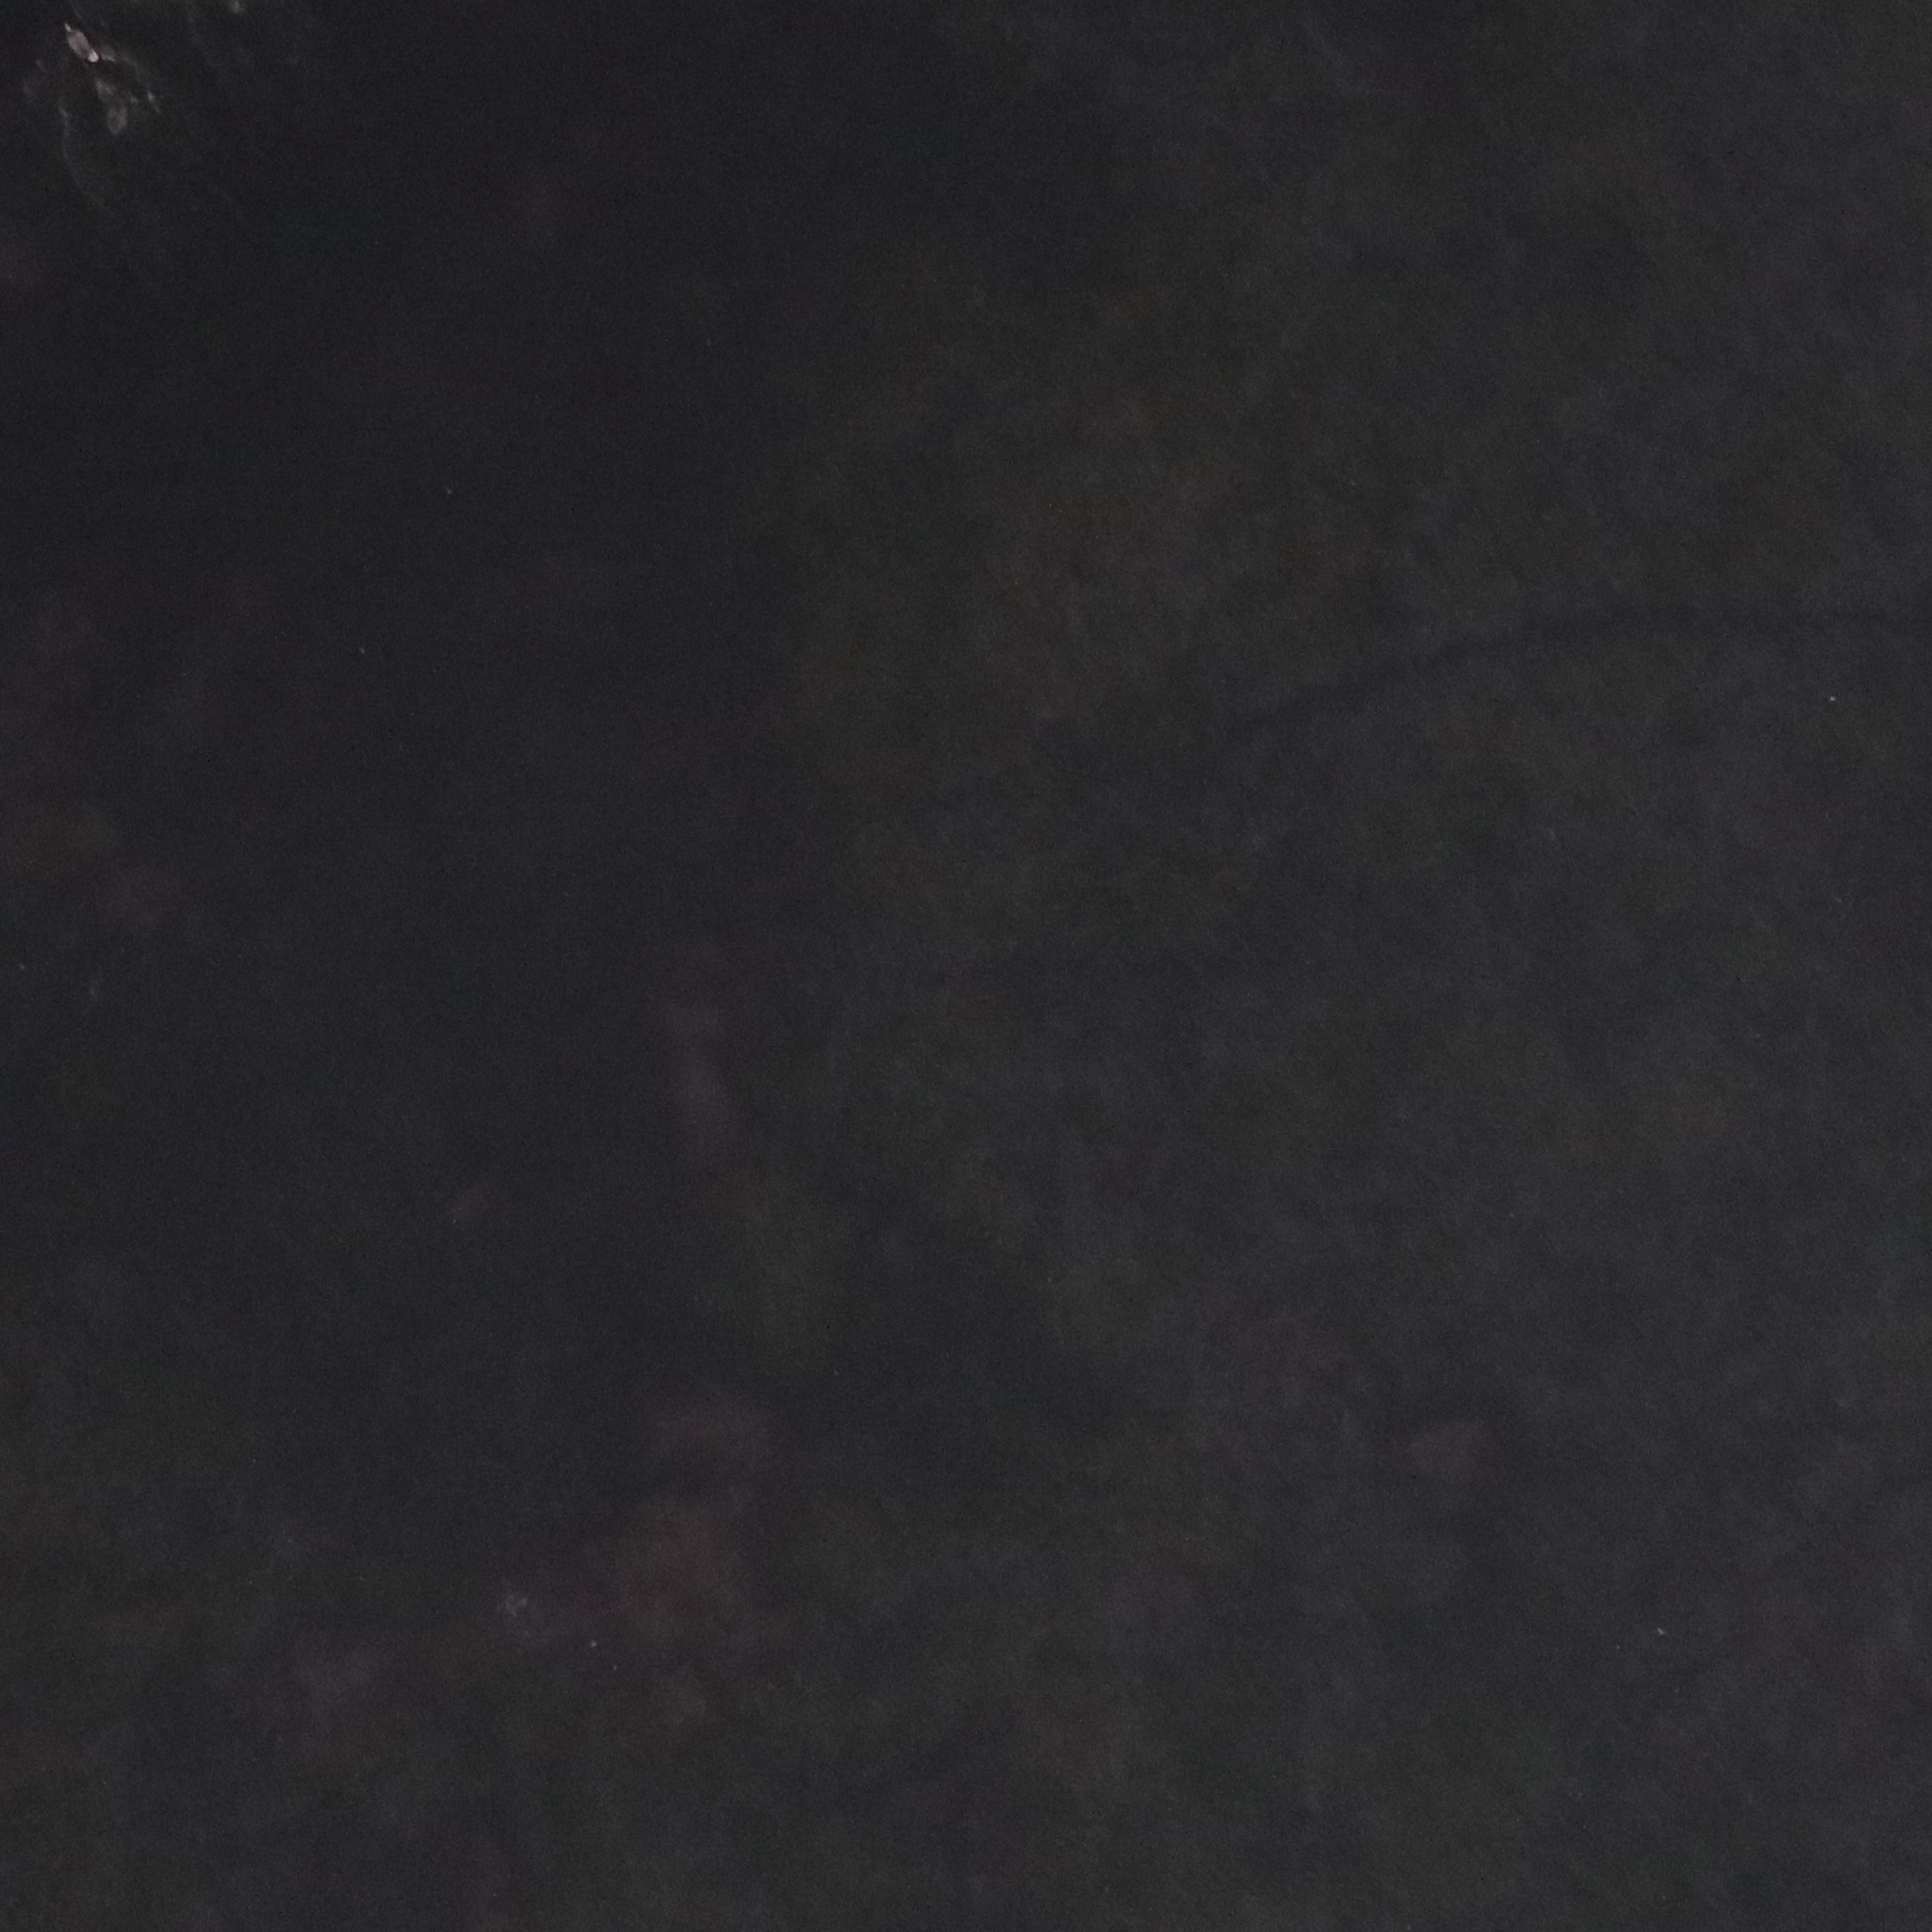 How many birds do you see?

0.